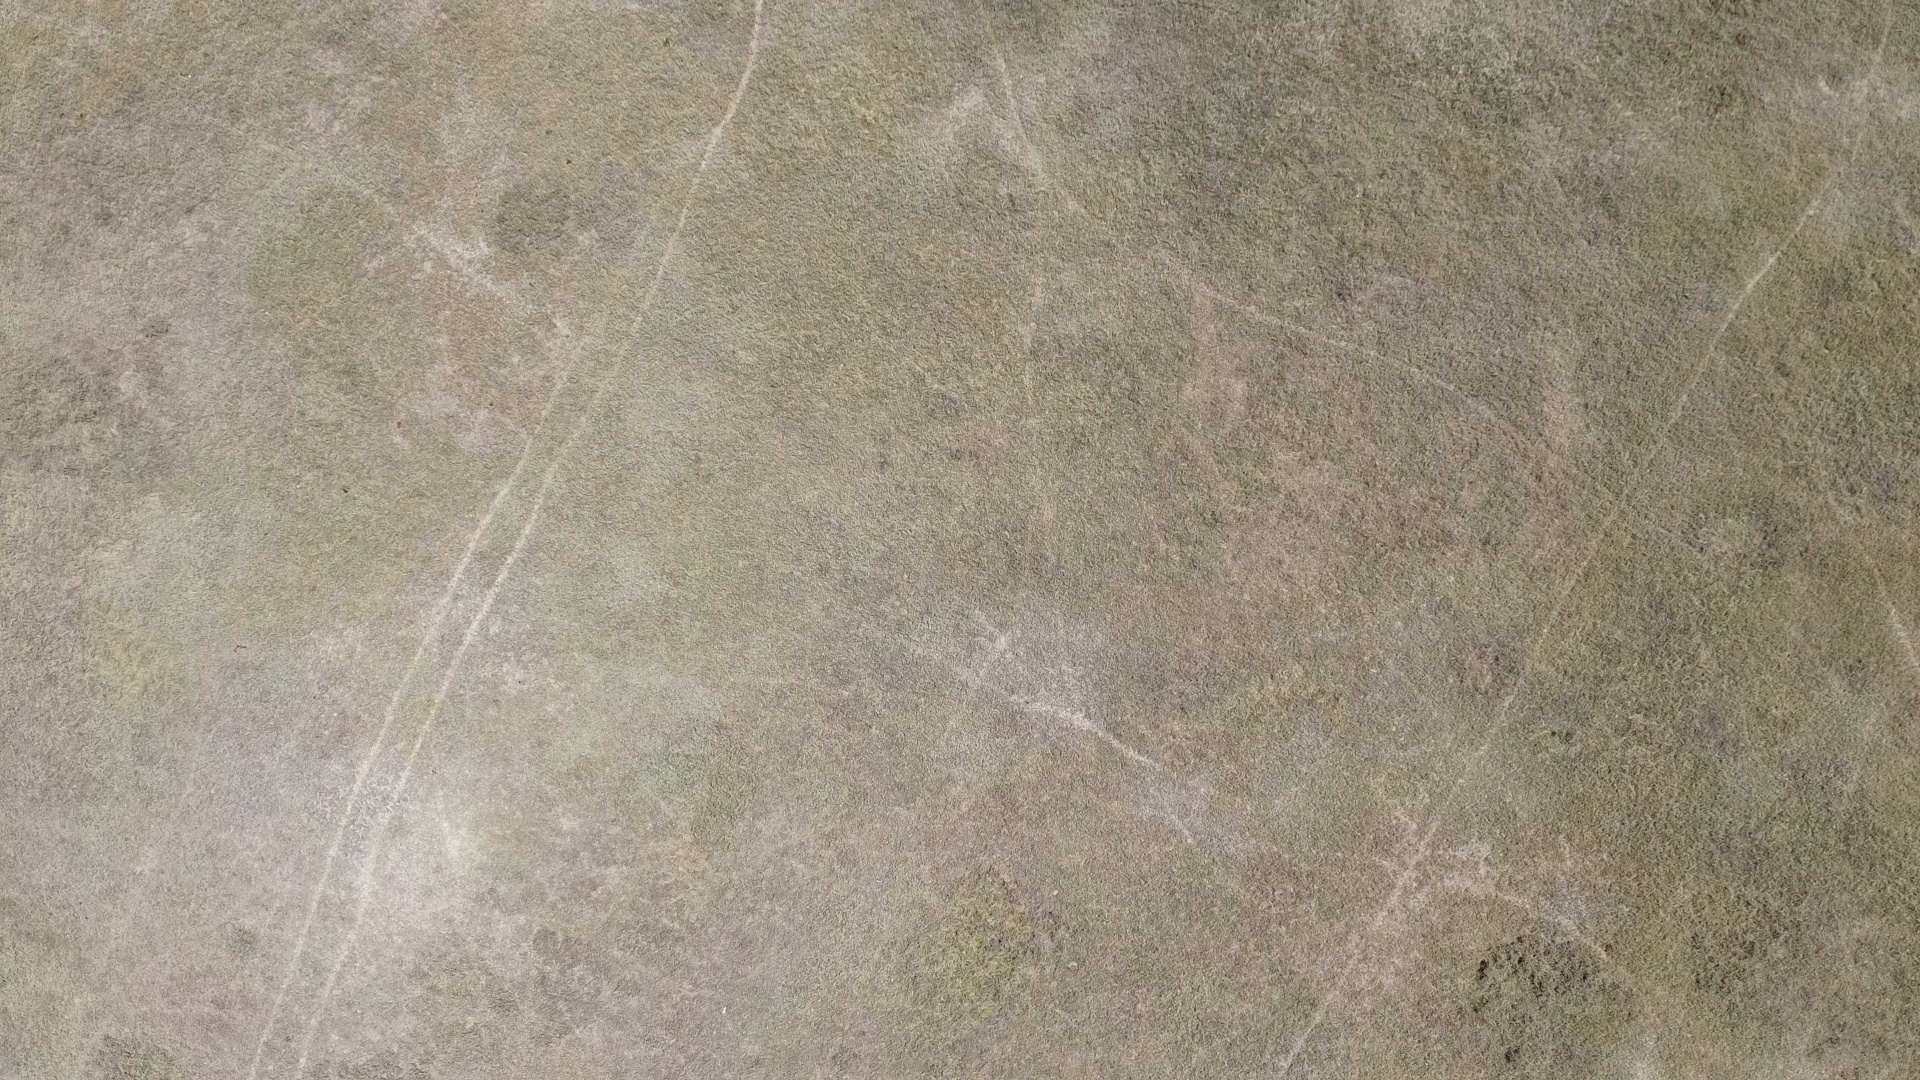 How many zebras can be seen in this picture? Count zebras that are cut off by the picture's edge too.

0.